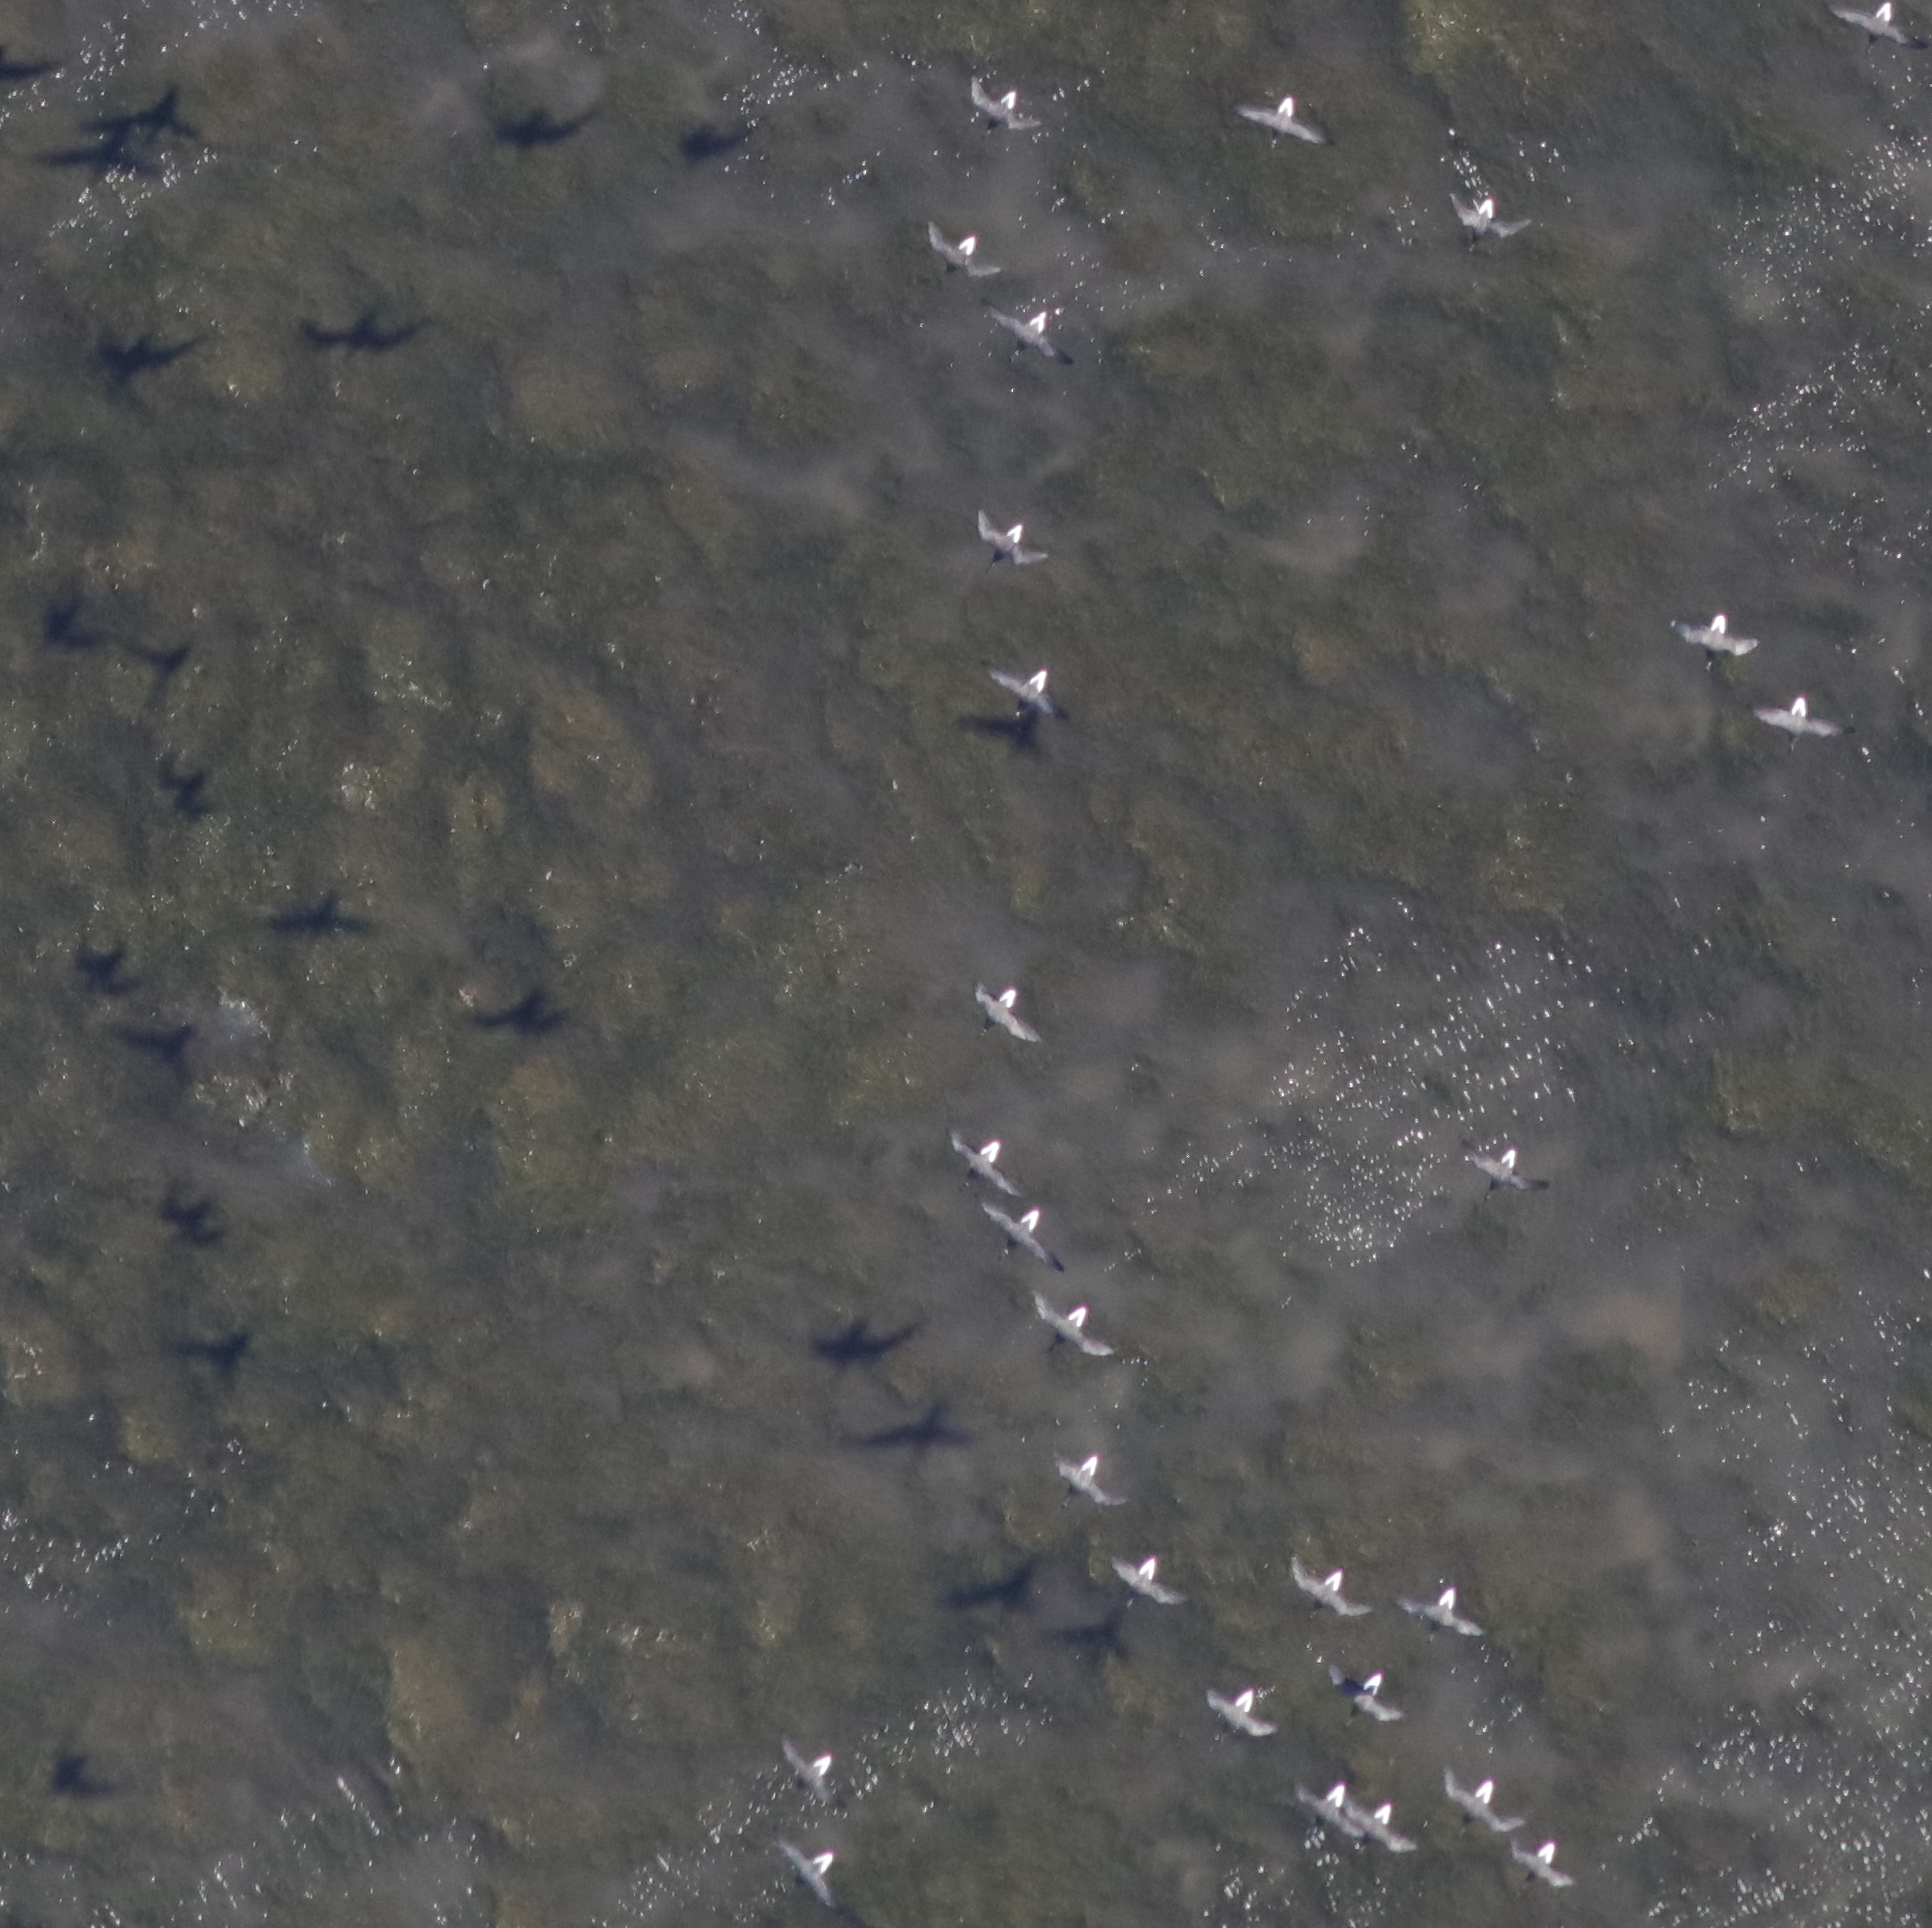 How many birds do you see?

27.